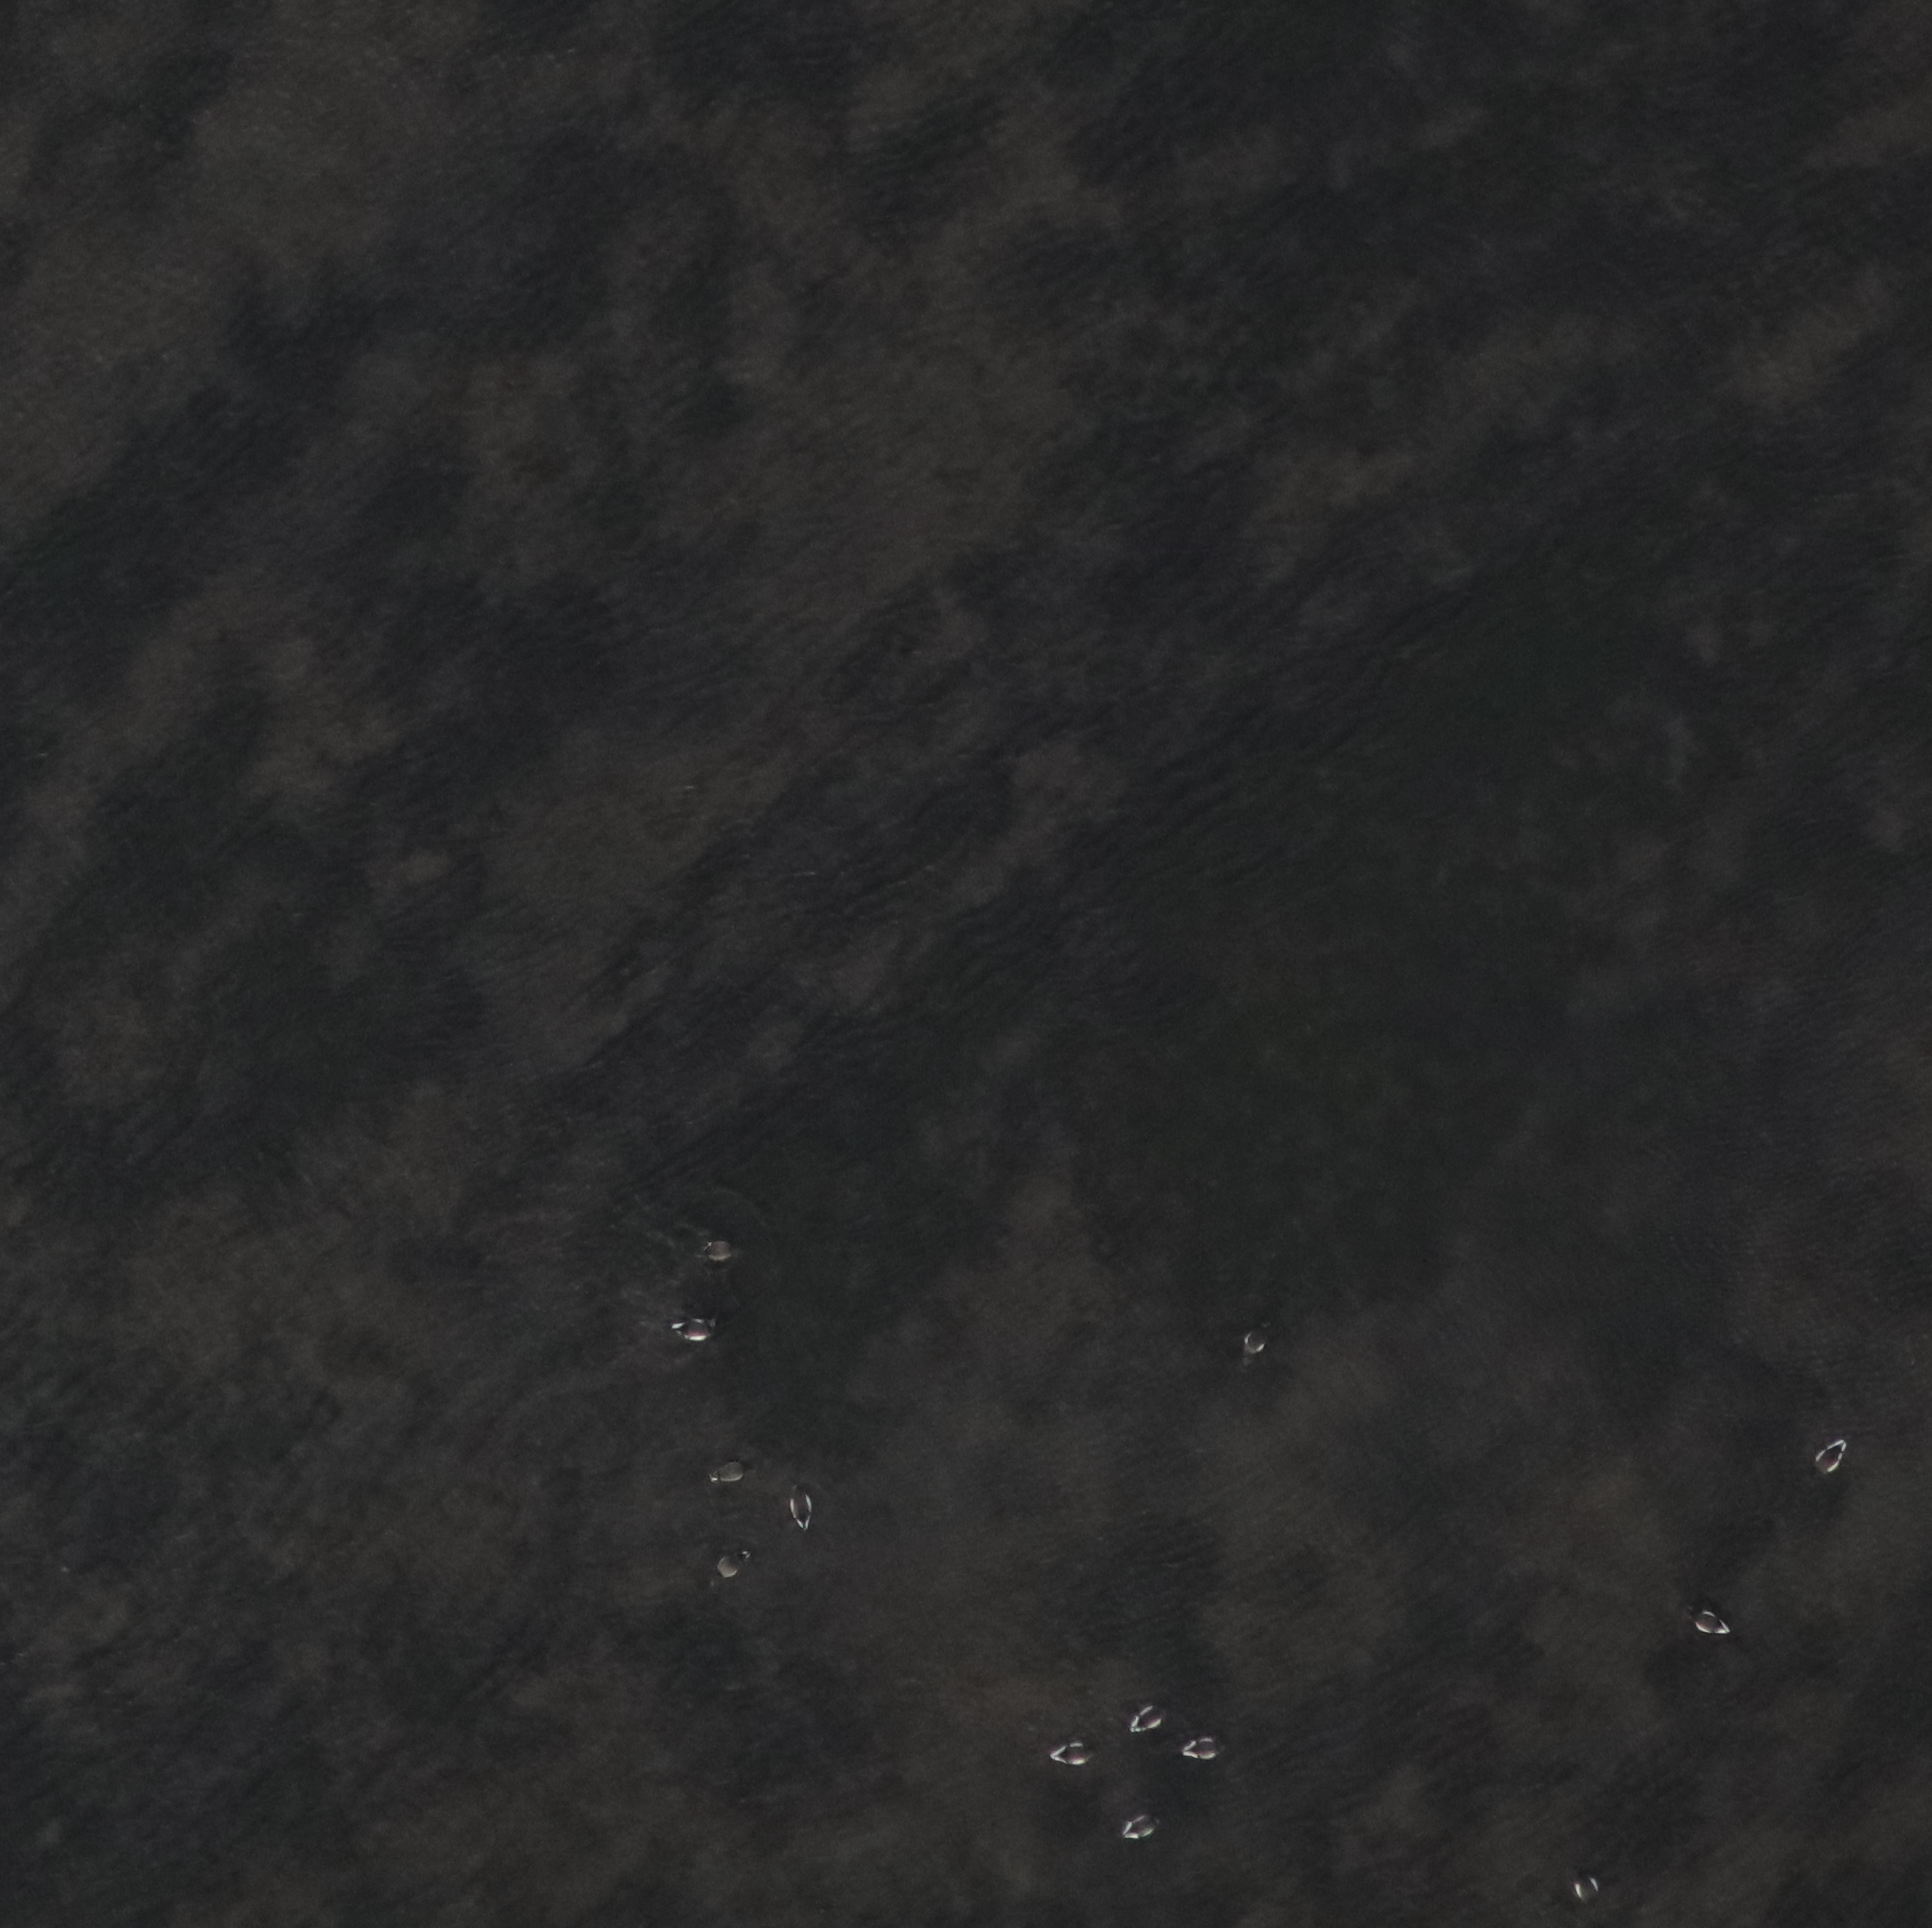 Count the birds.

13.